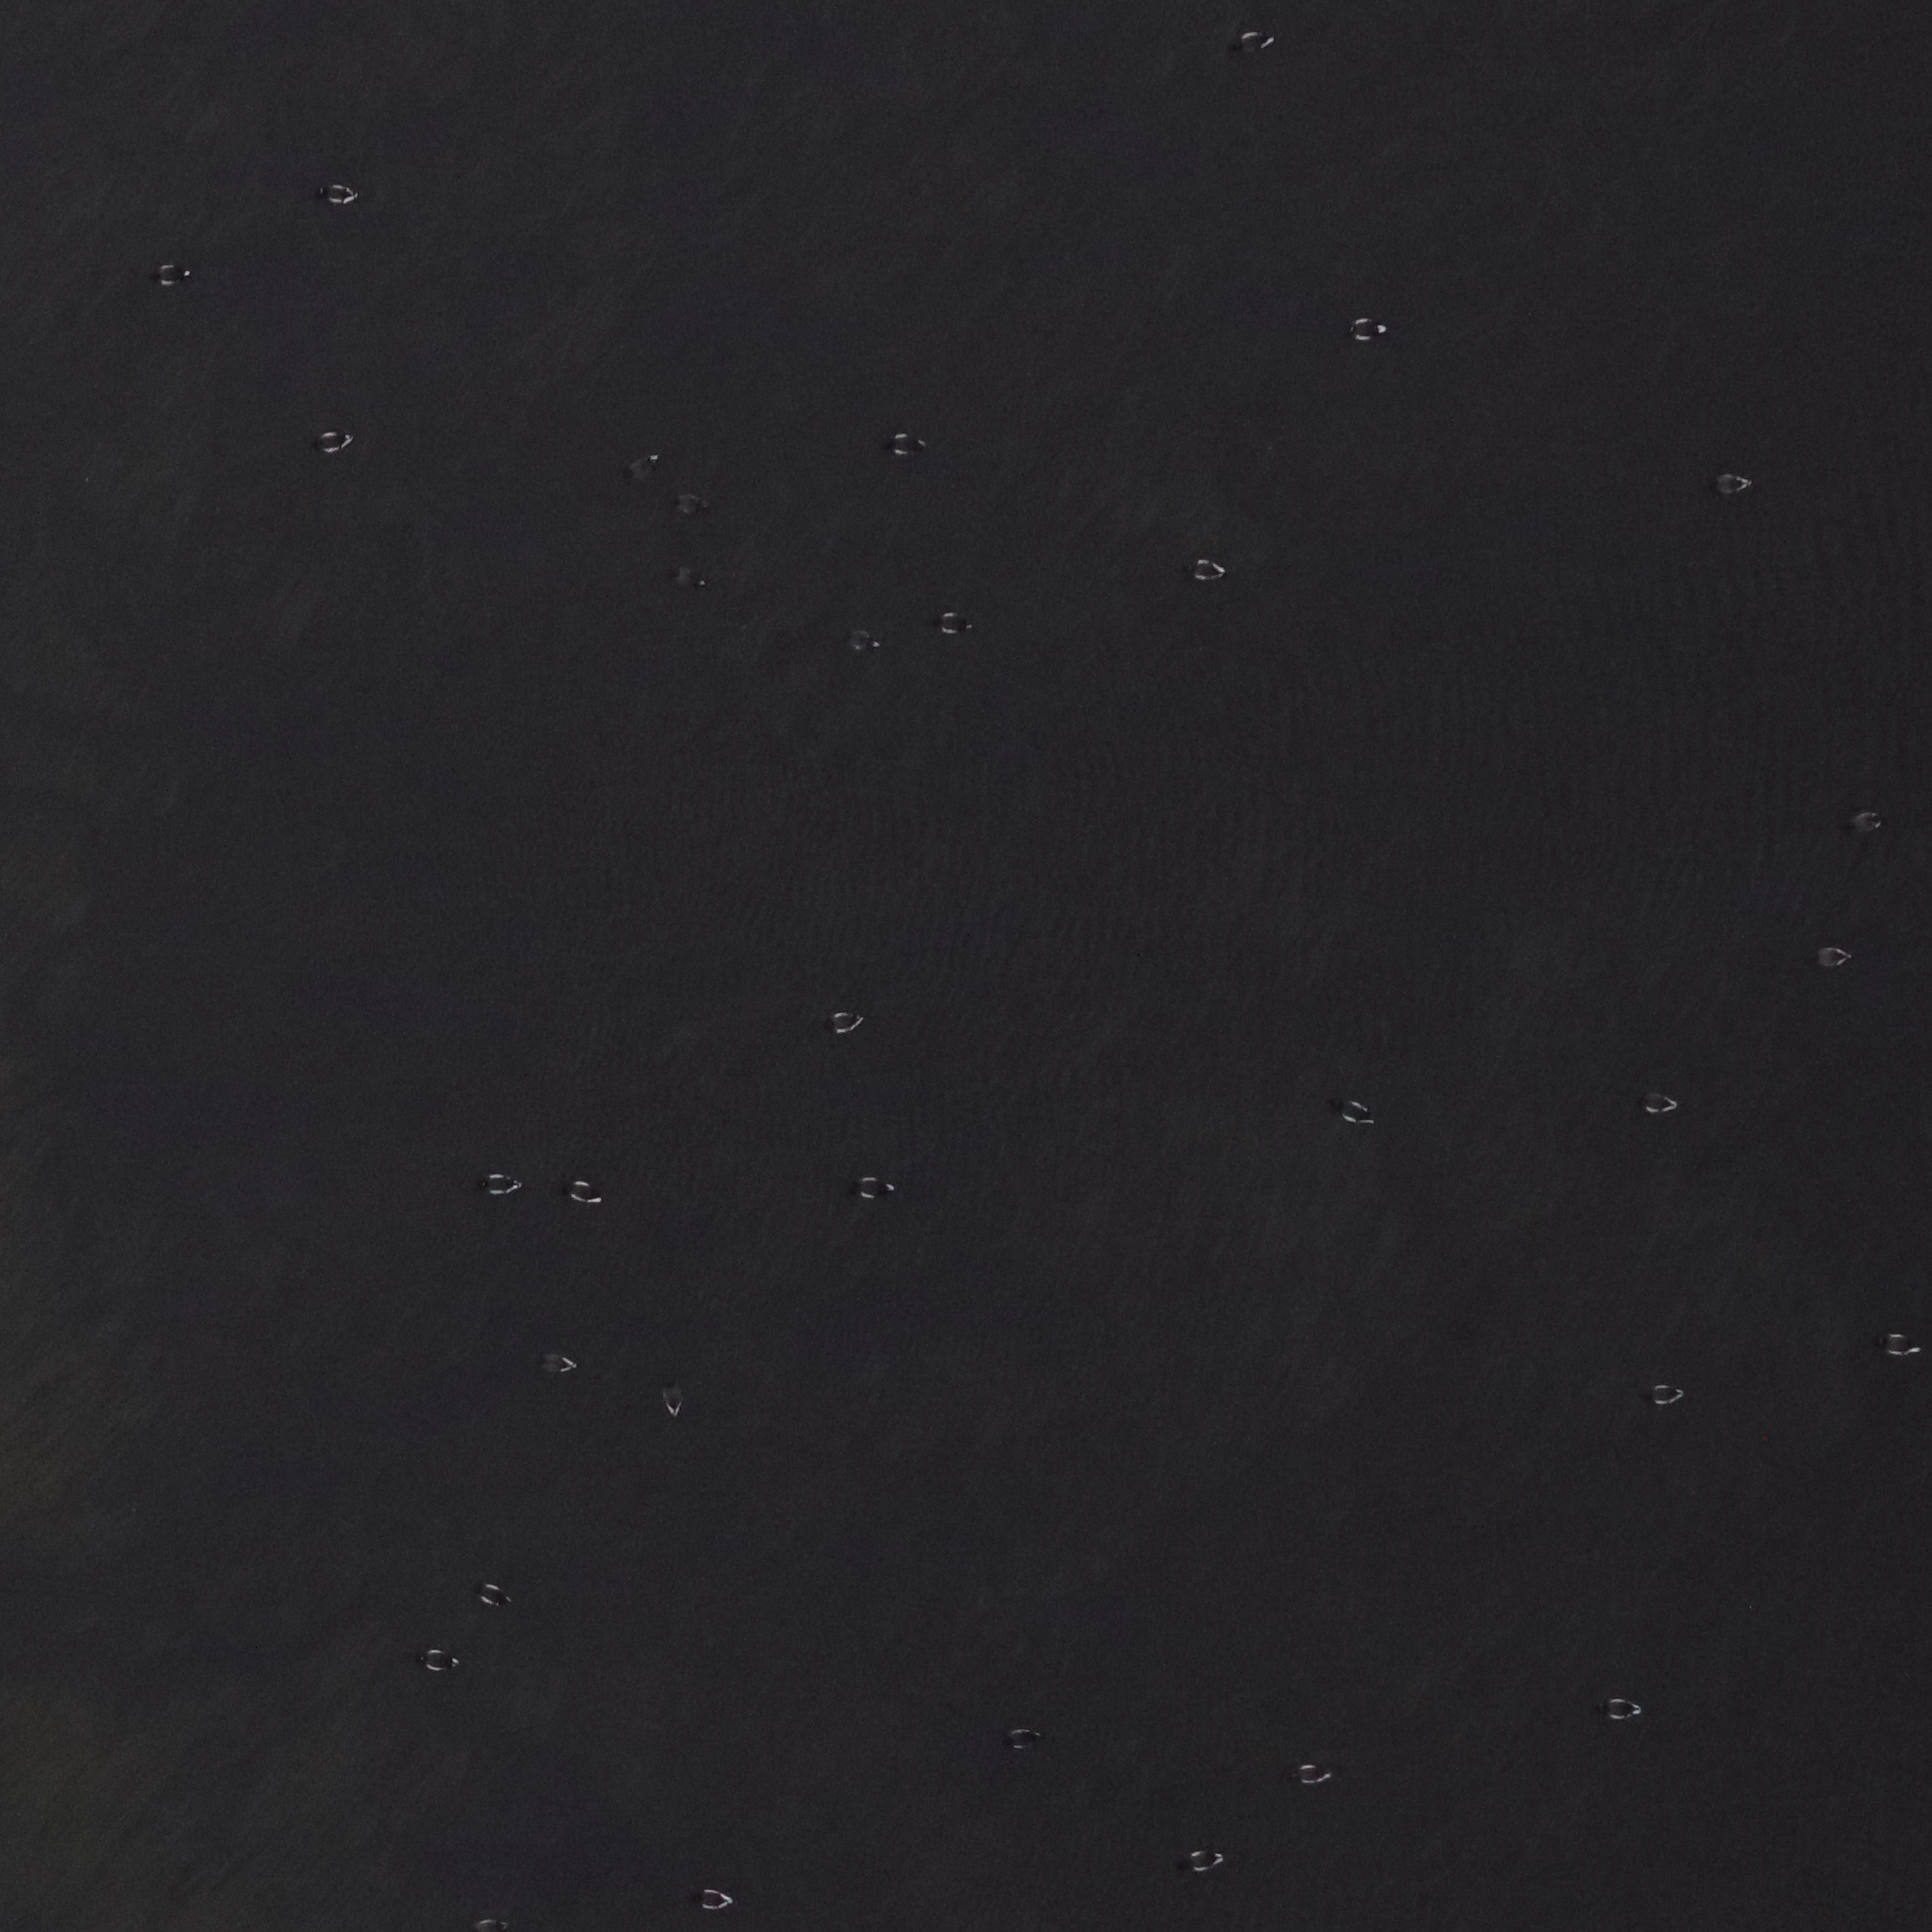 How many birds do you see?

33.